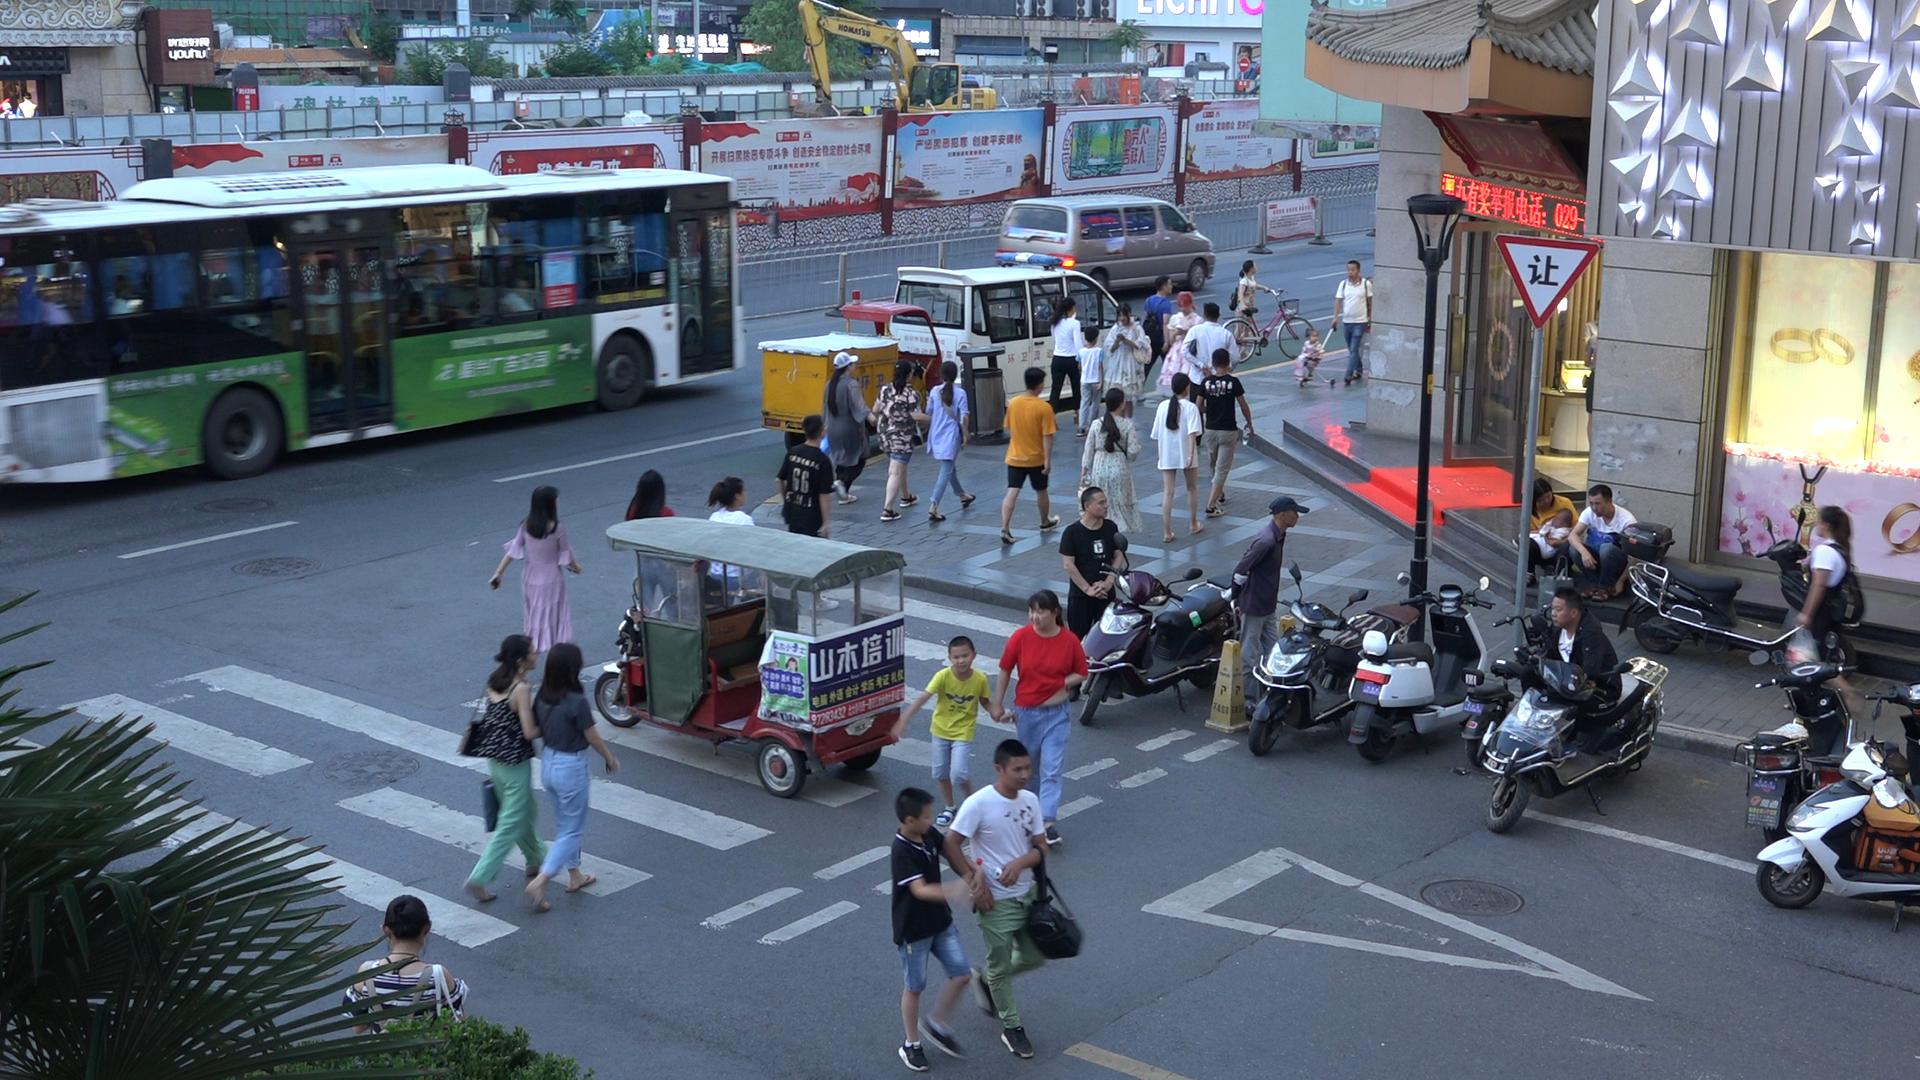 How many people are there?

44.